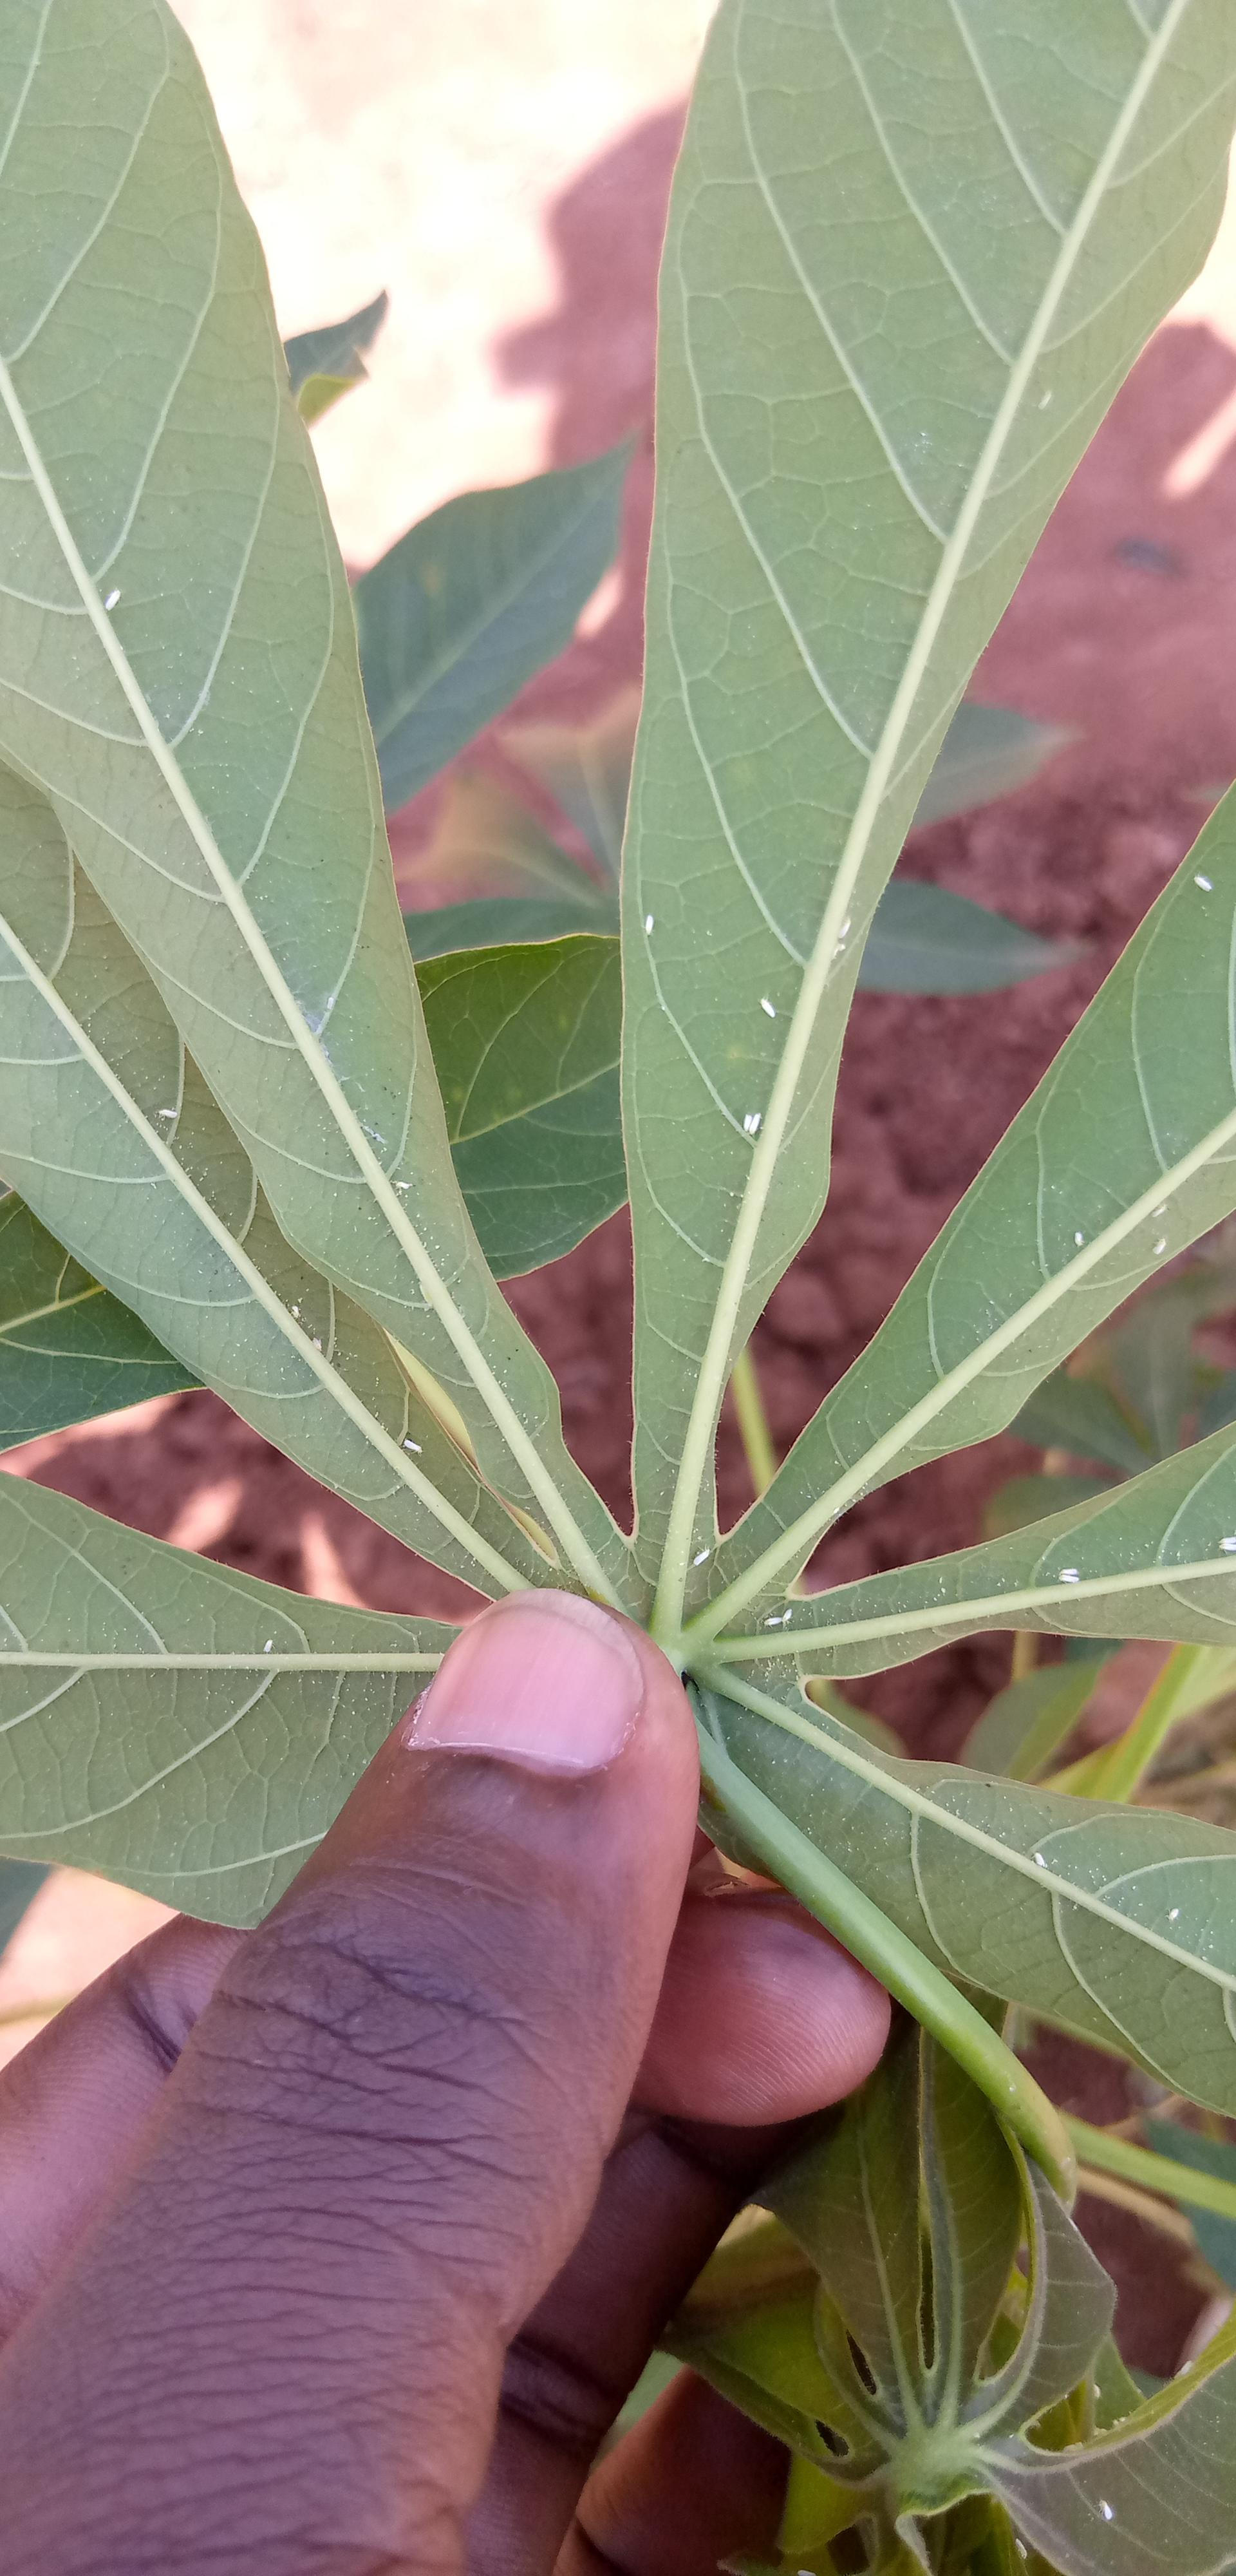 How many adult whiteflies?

25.